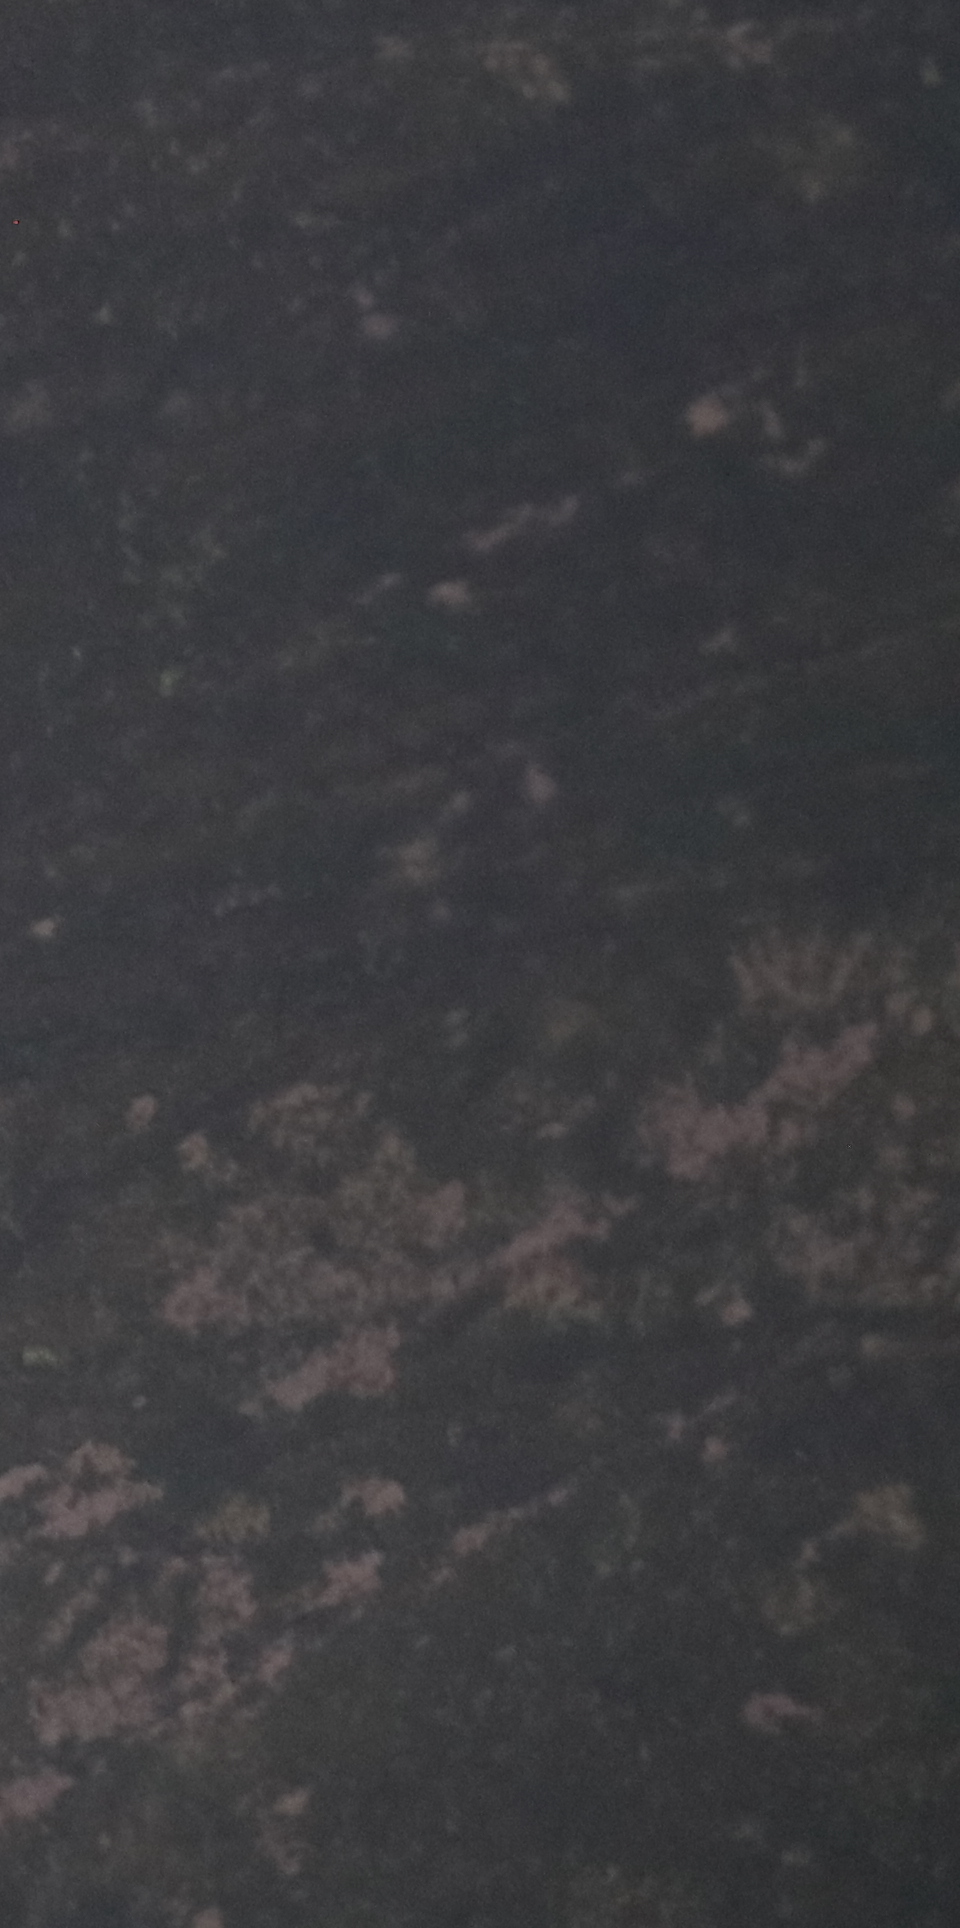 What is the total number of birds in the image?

0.